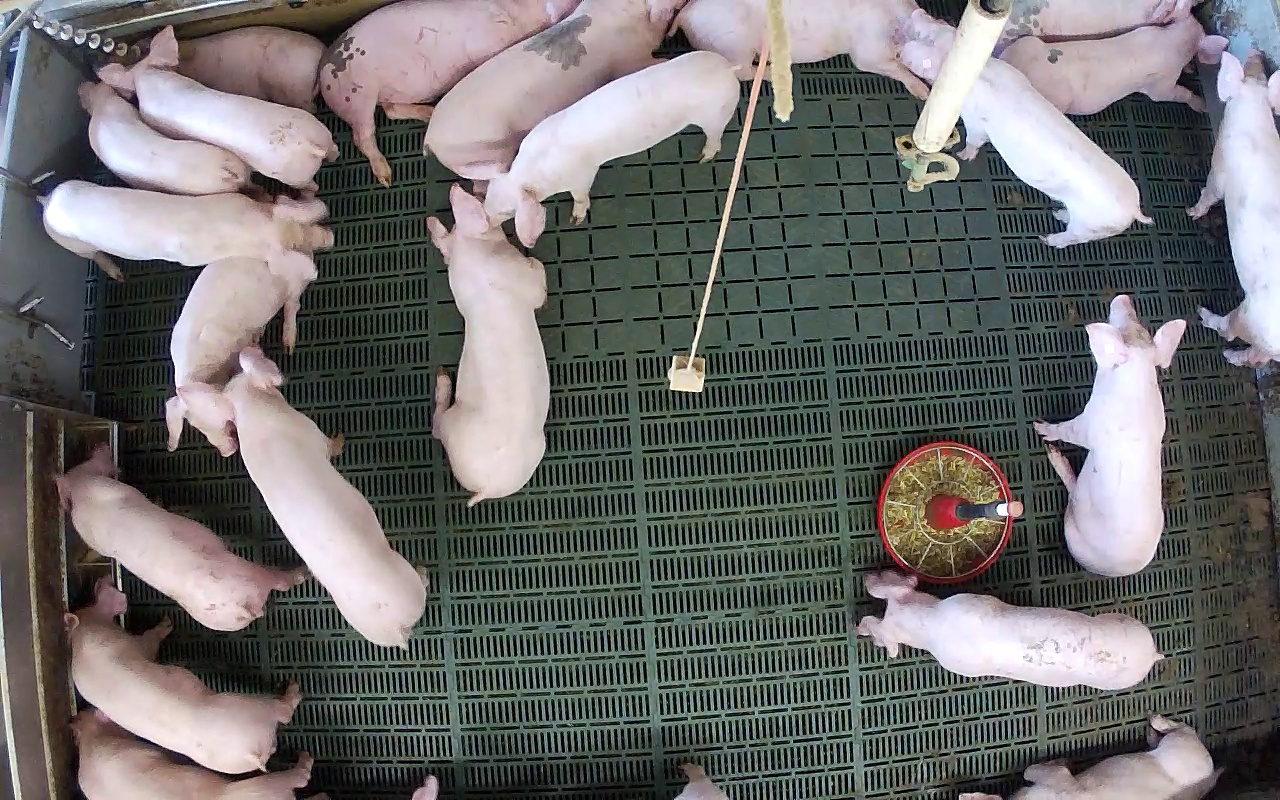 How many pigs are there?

21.